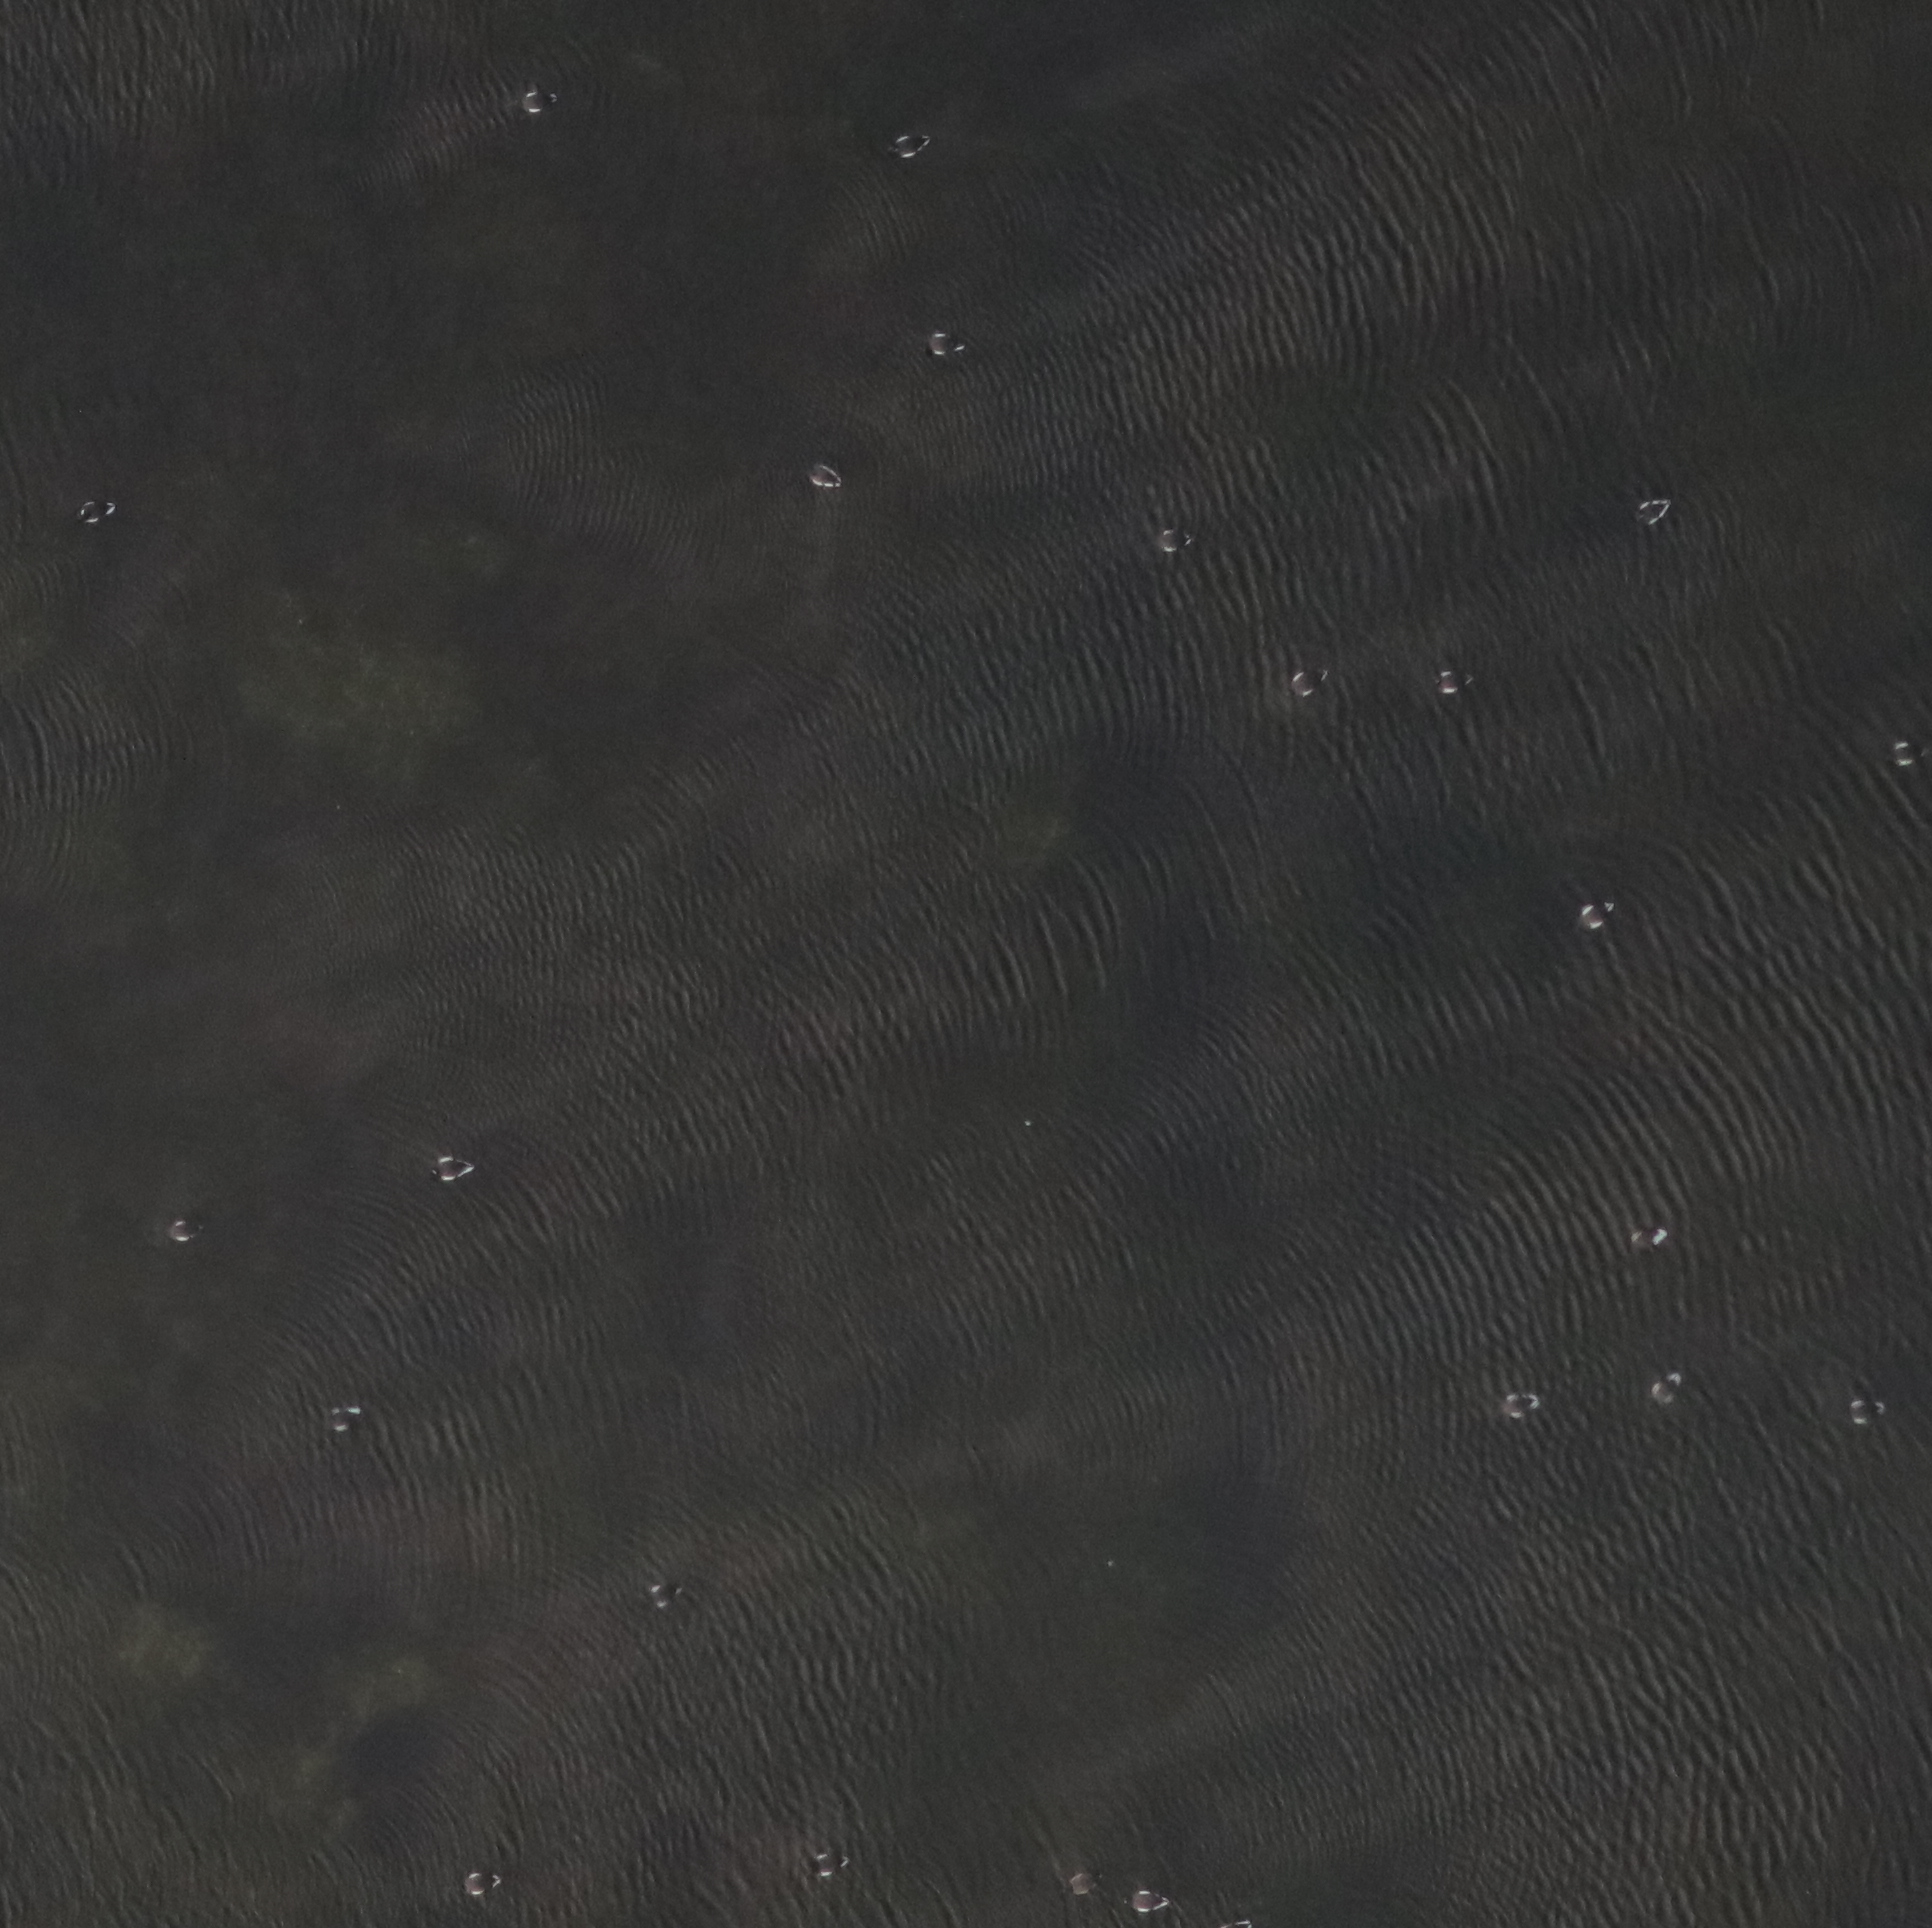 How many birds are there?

23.